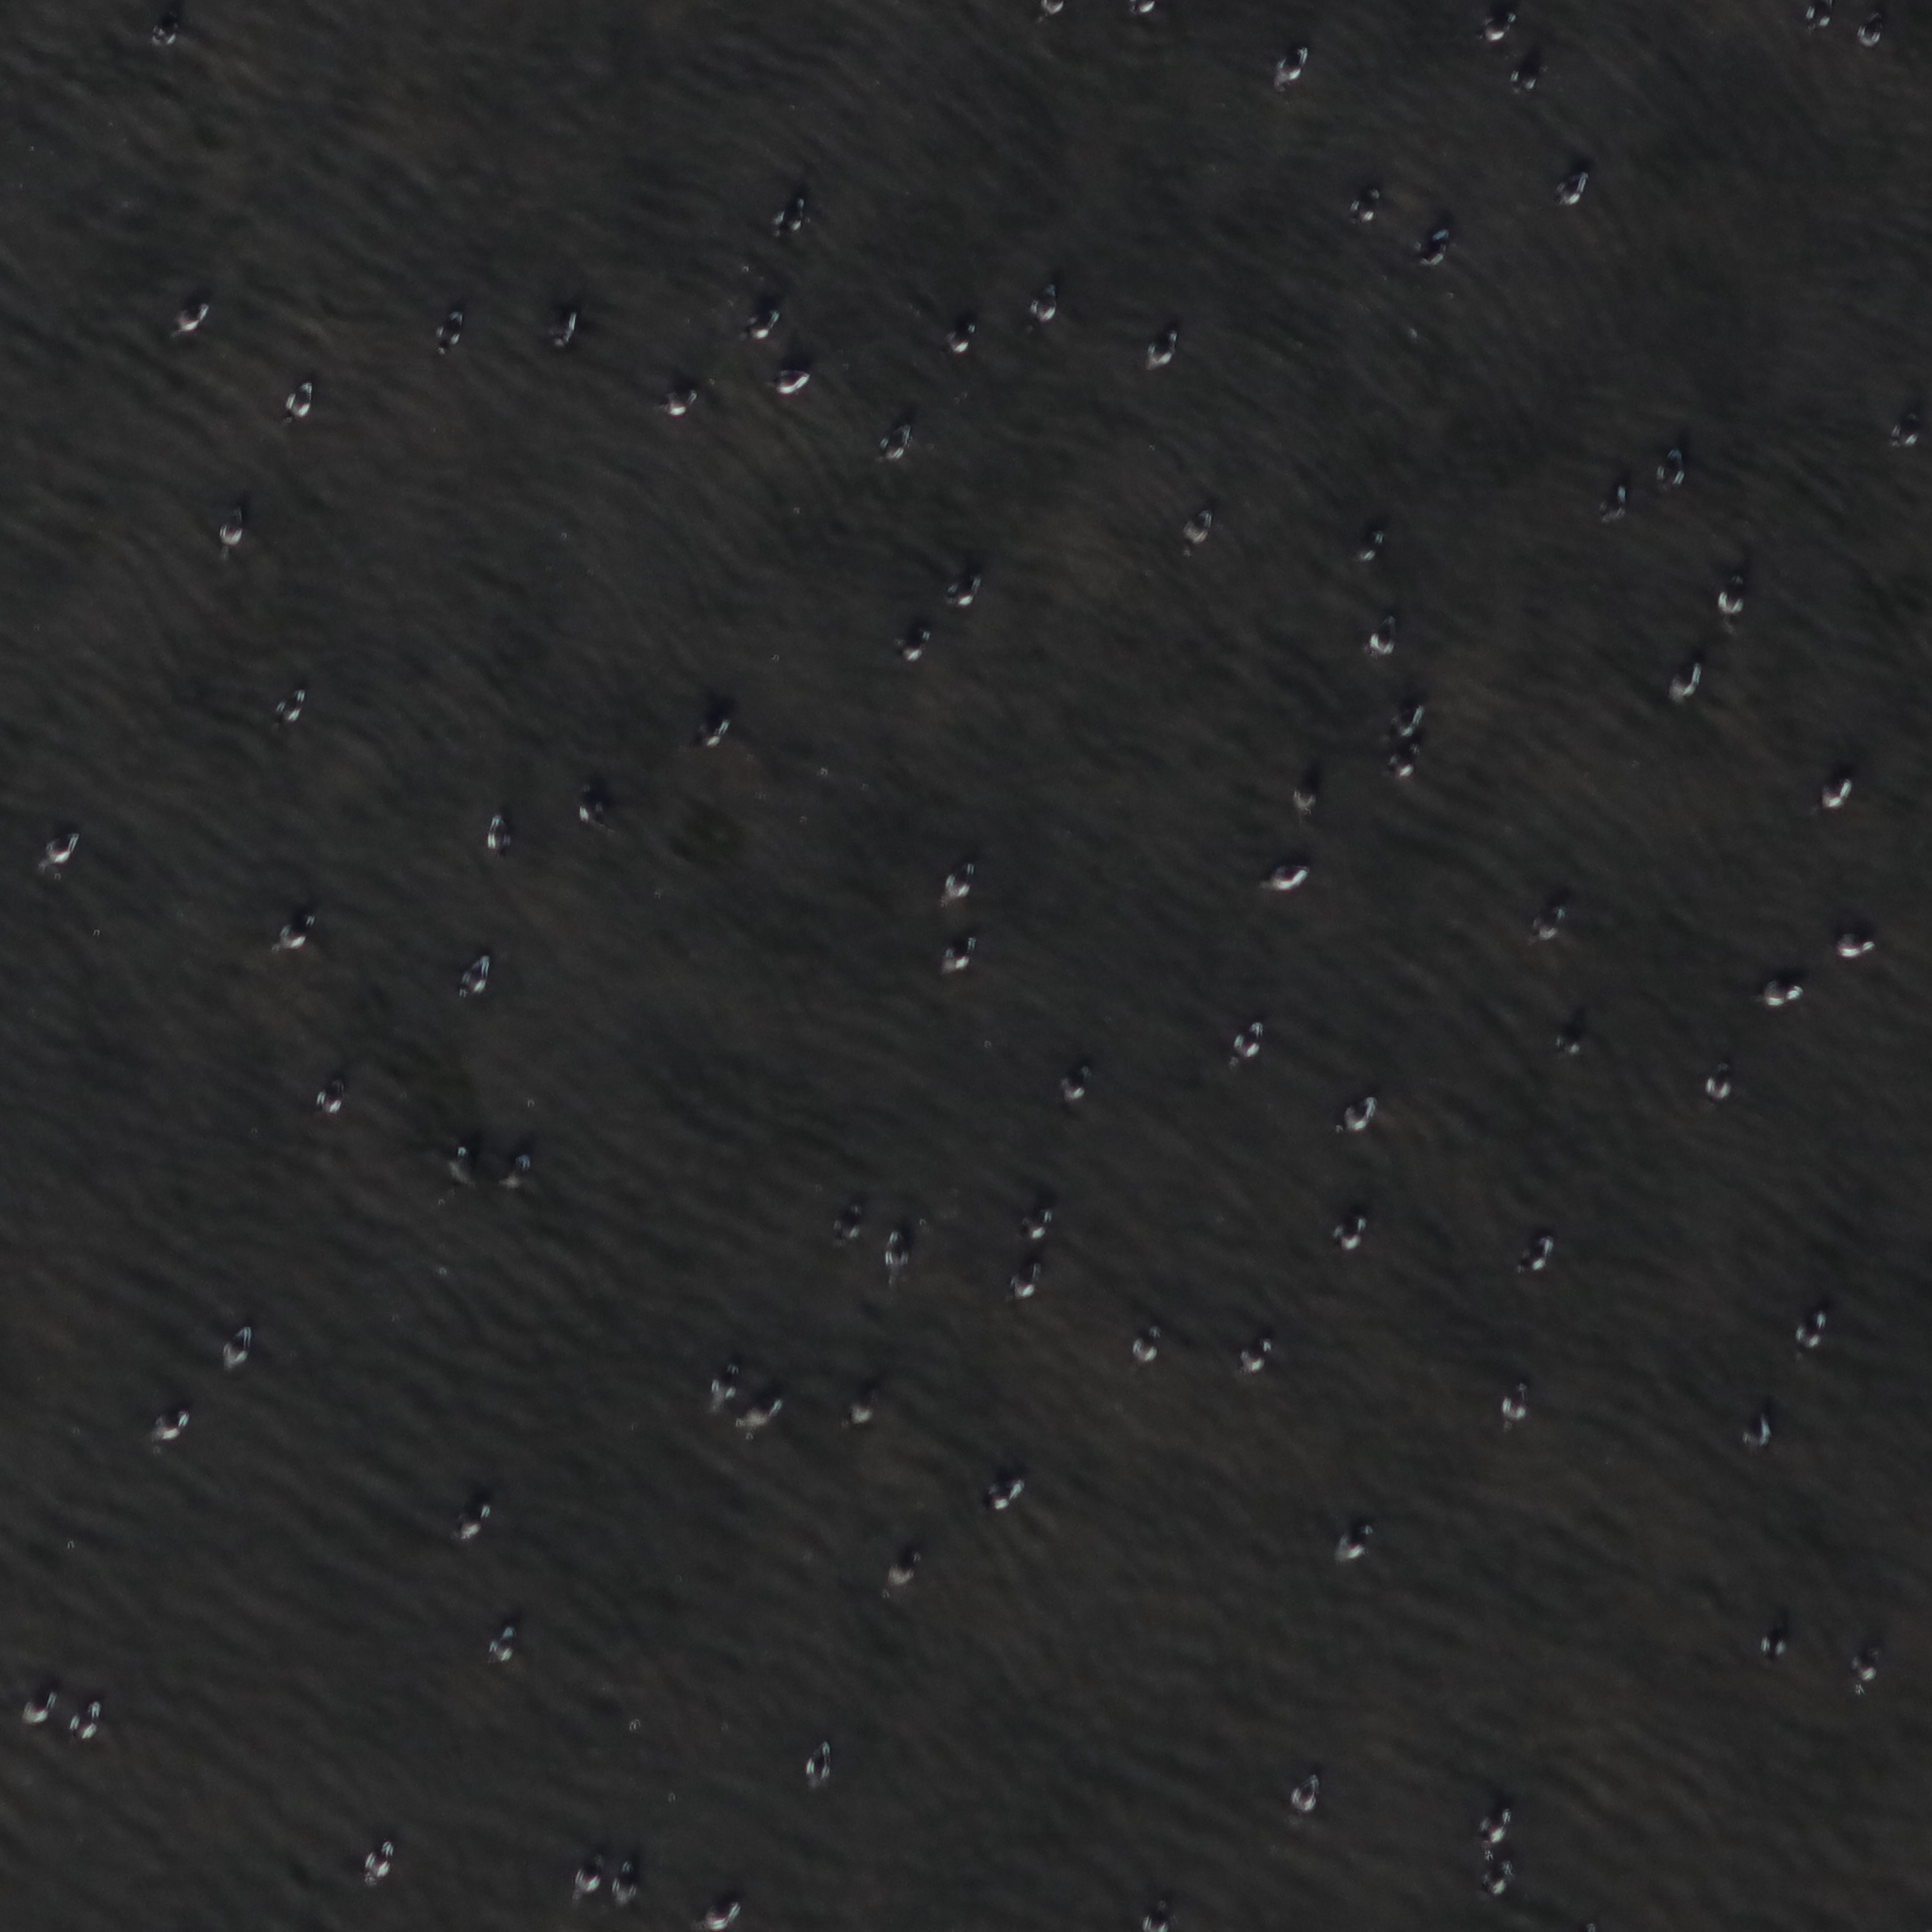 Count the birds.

92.